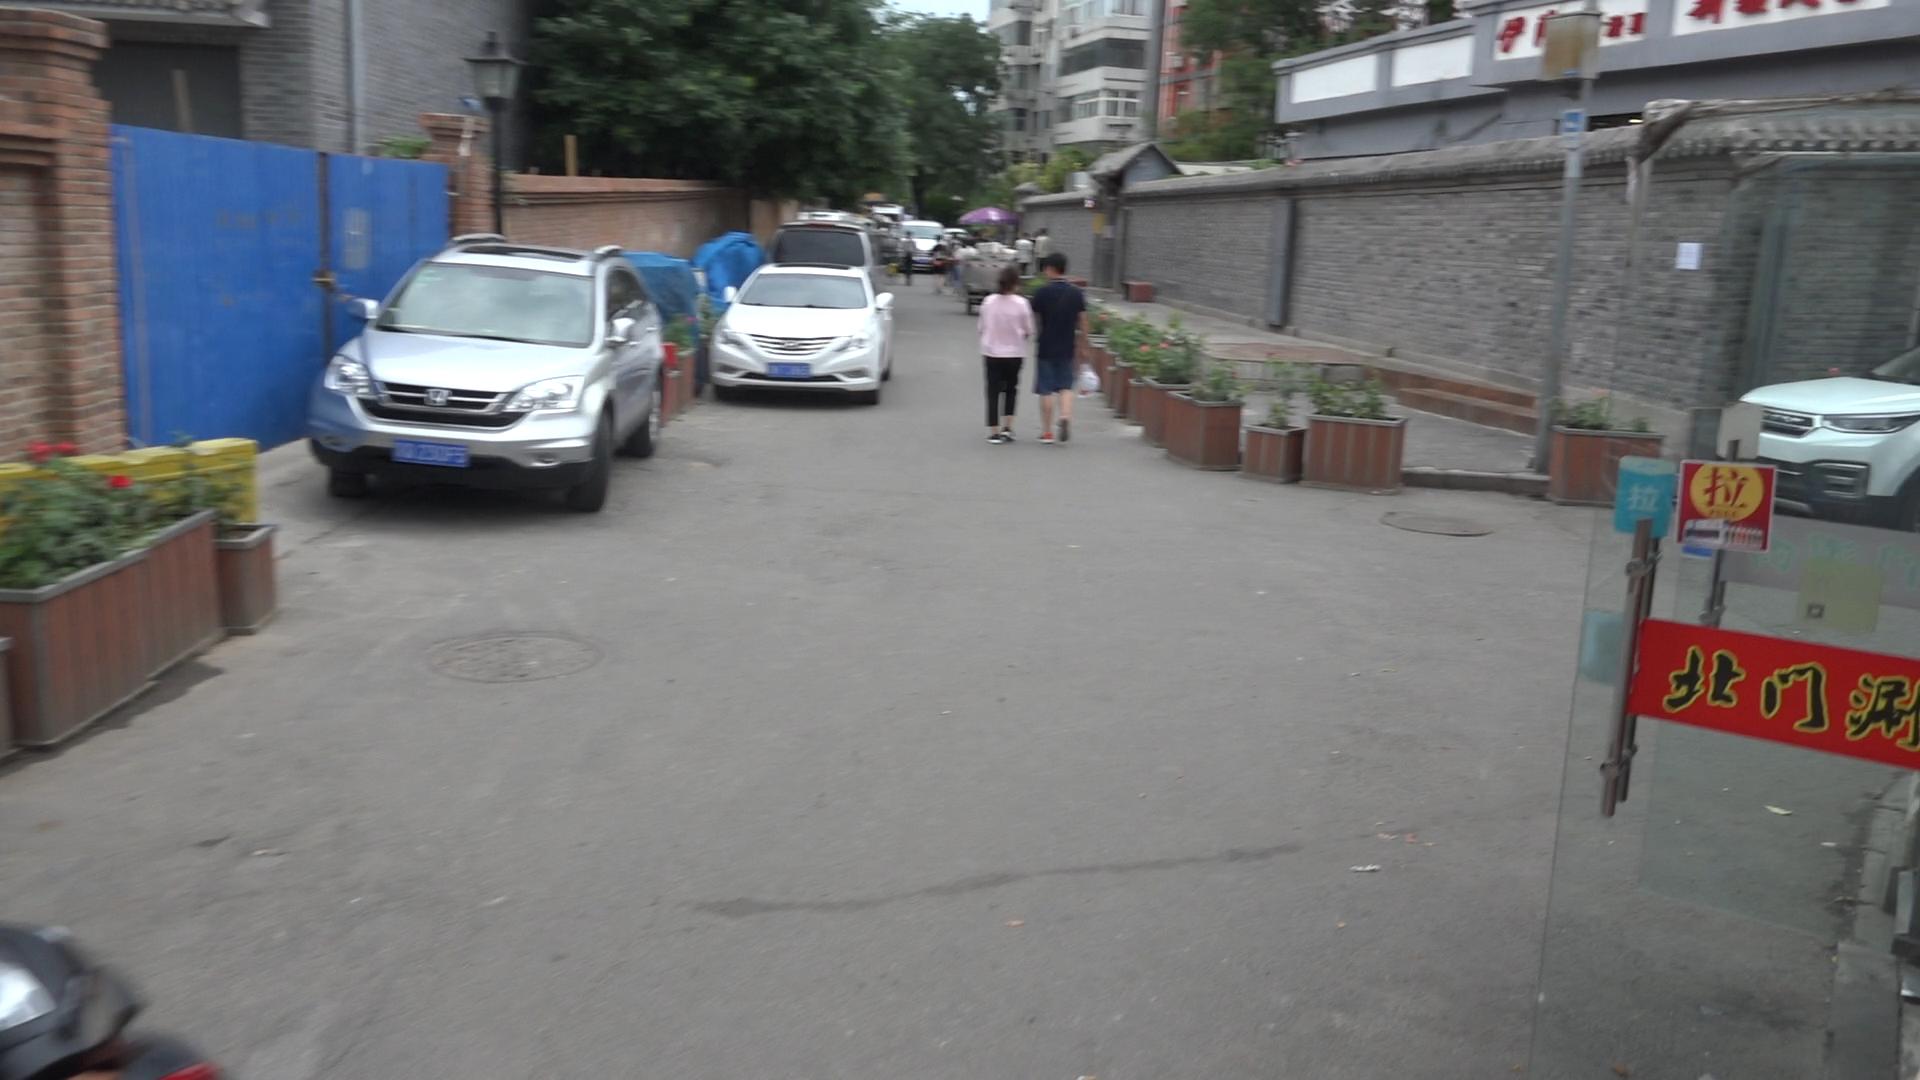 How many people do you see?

9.